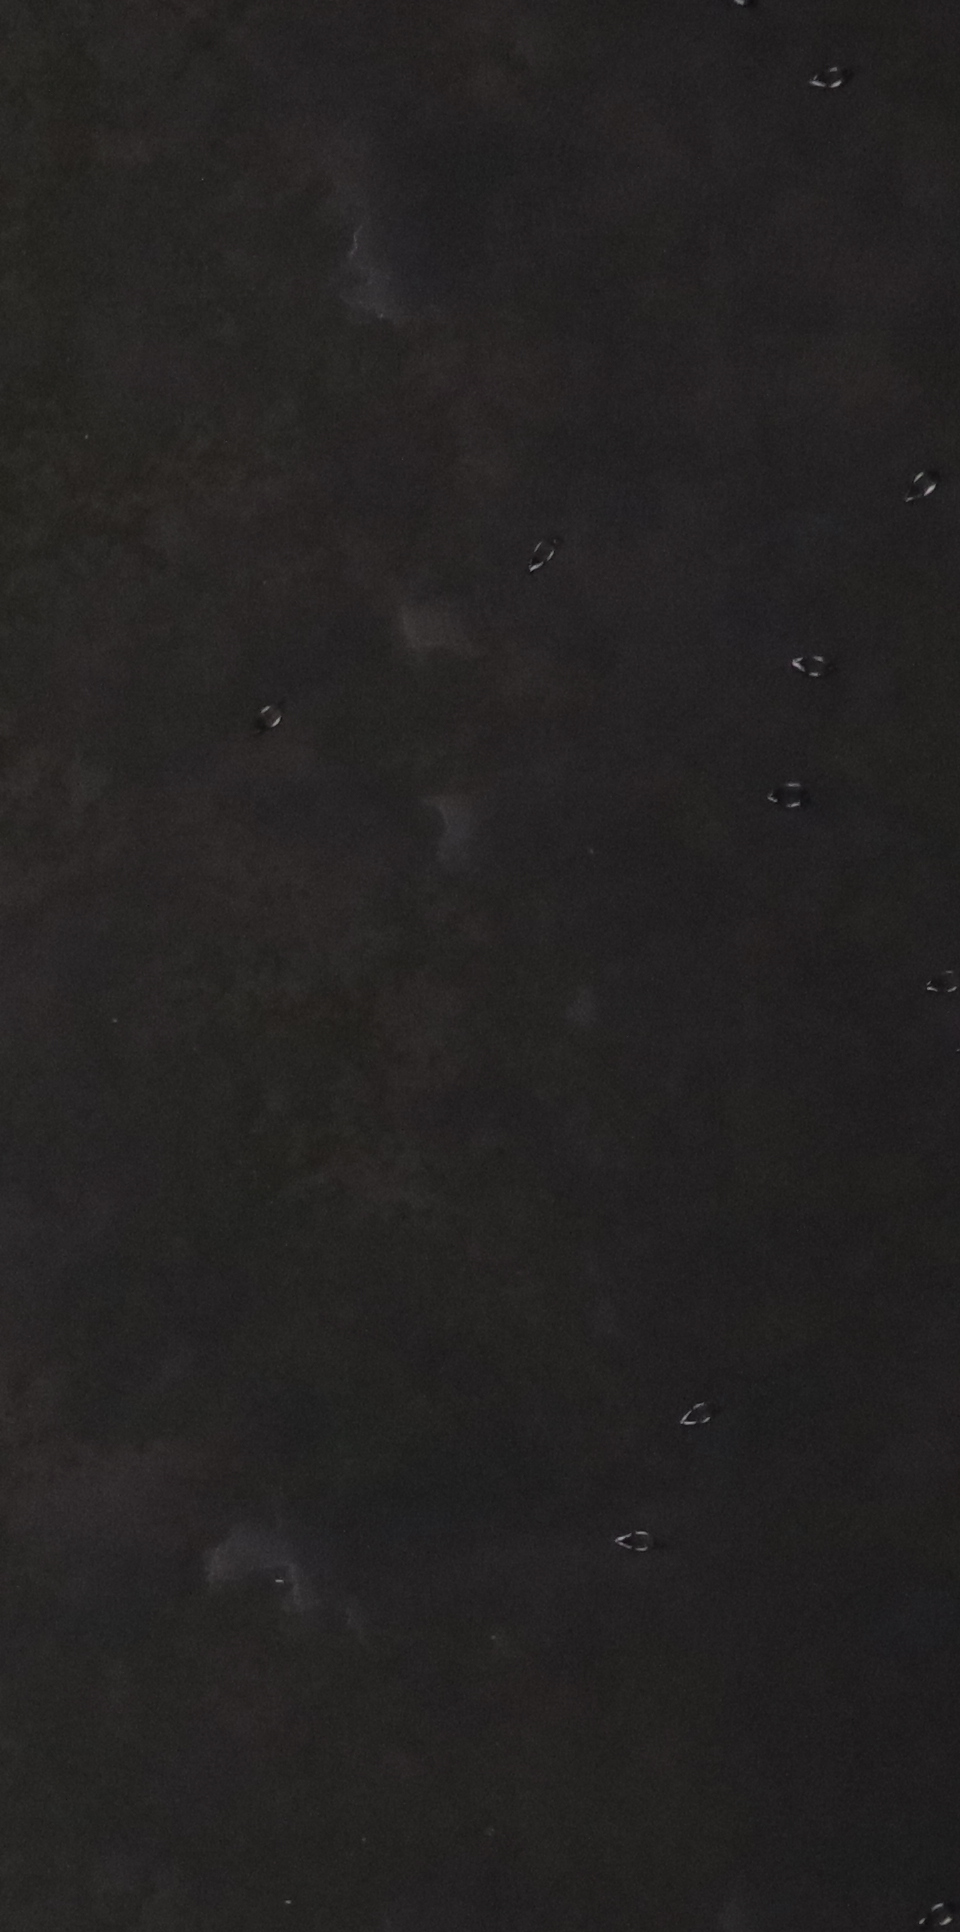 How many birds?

10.